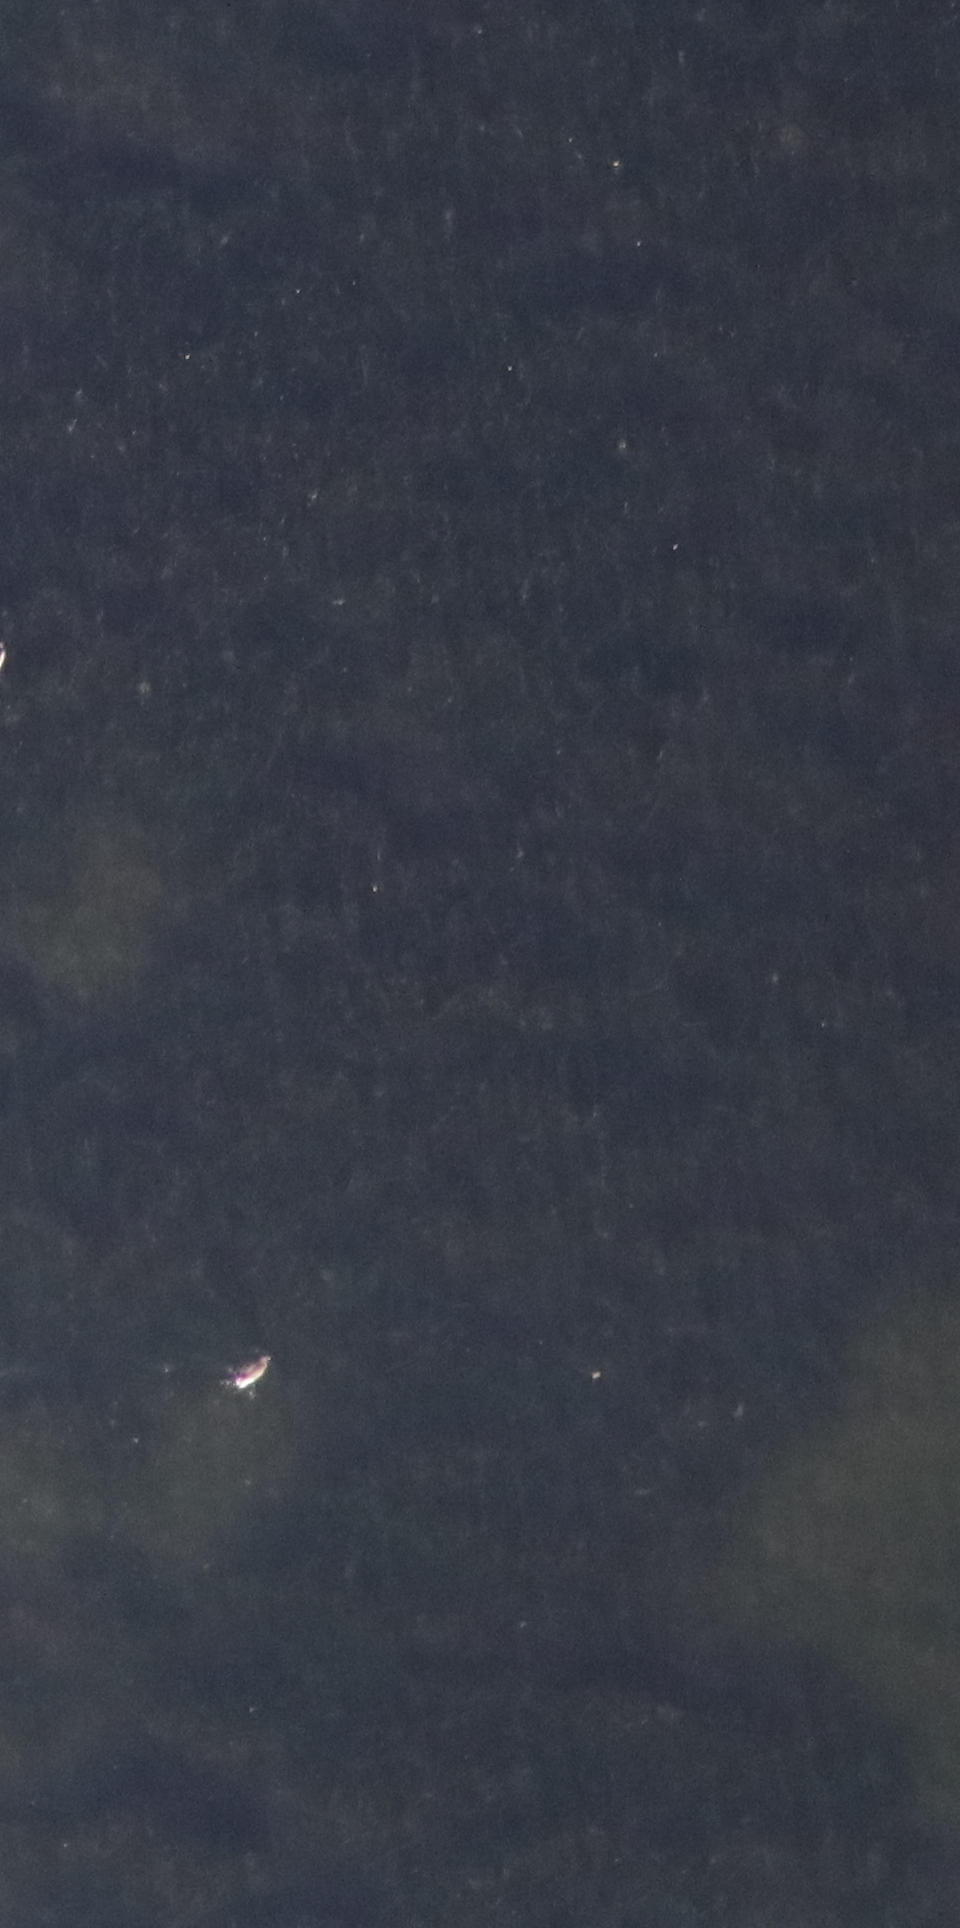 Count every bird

1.